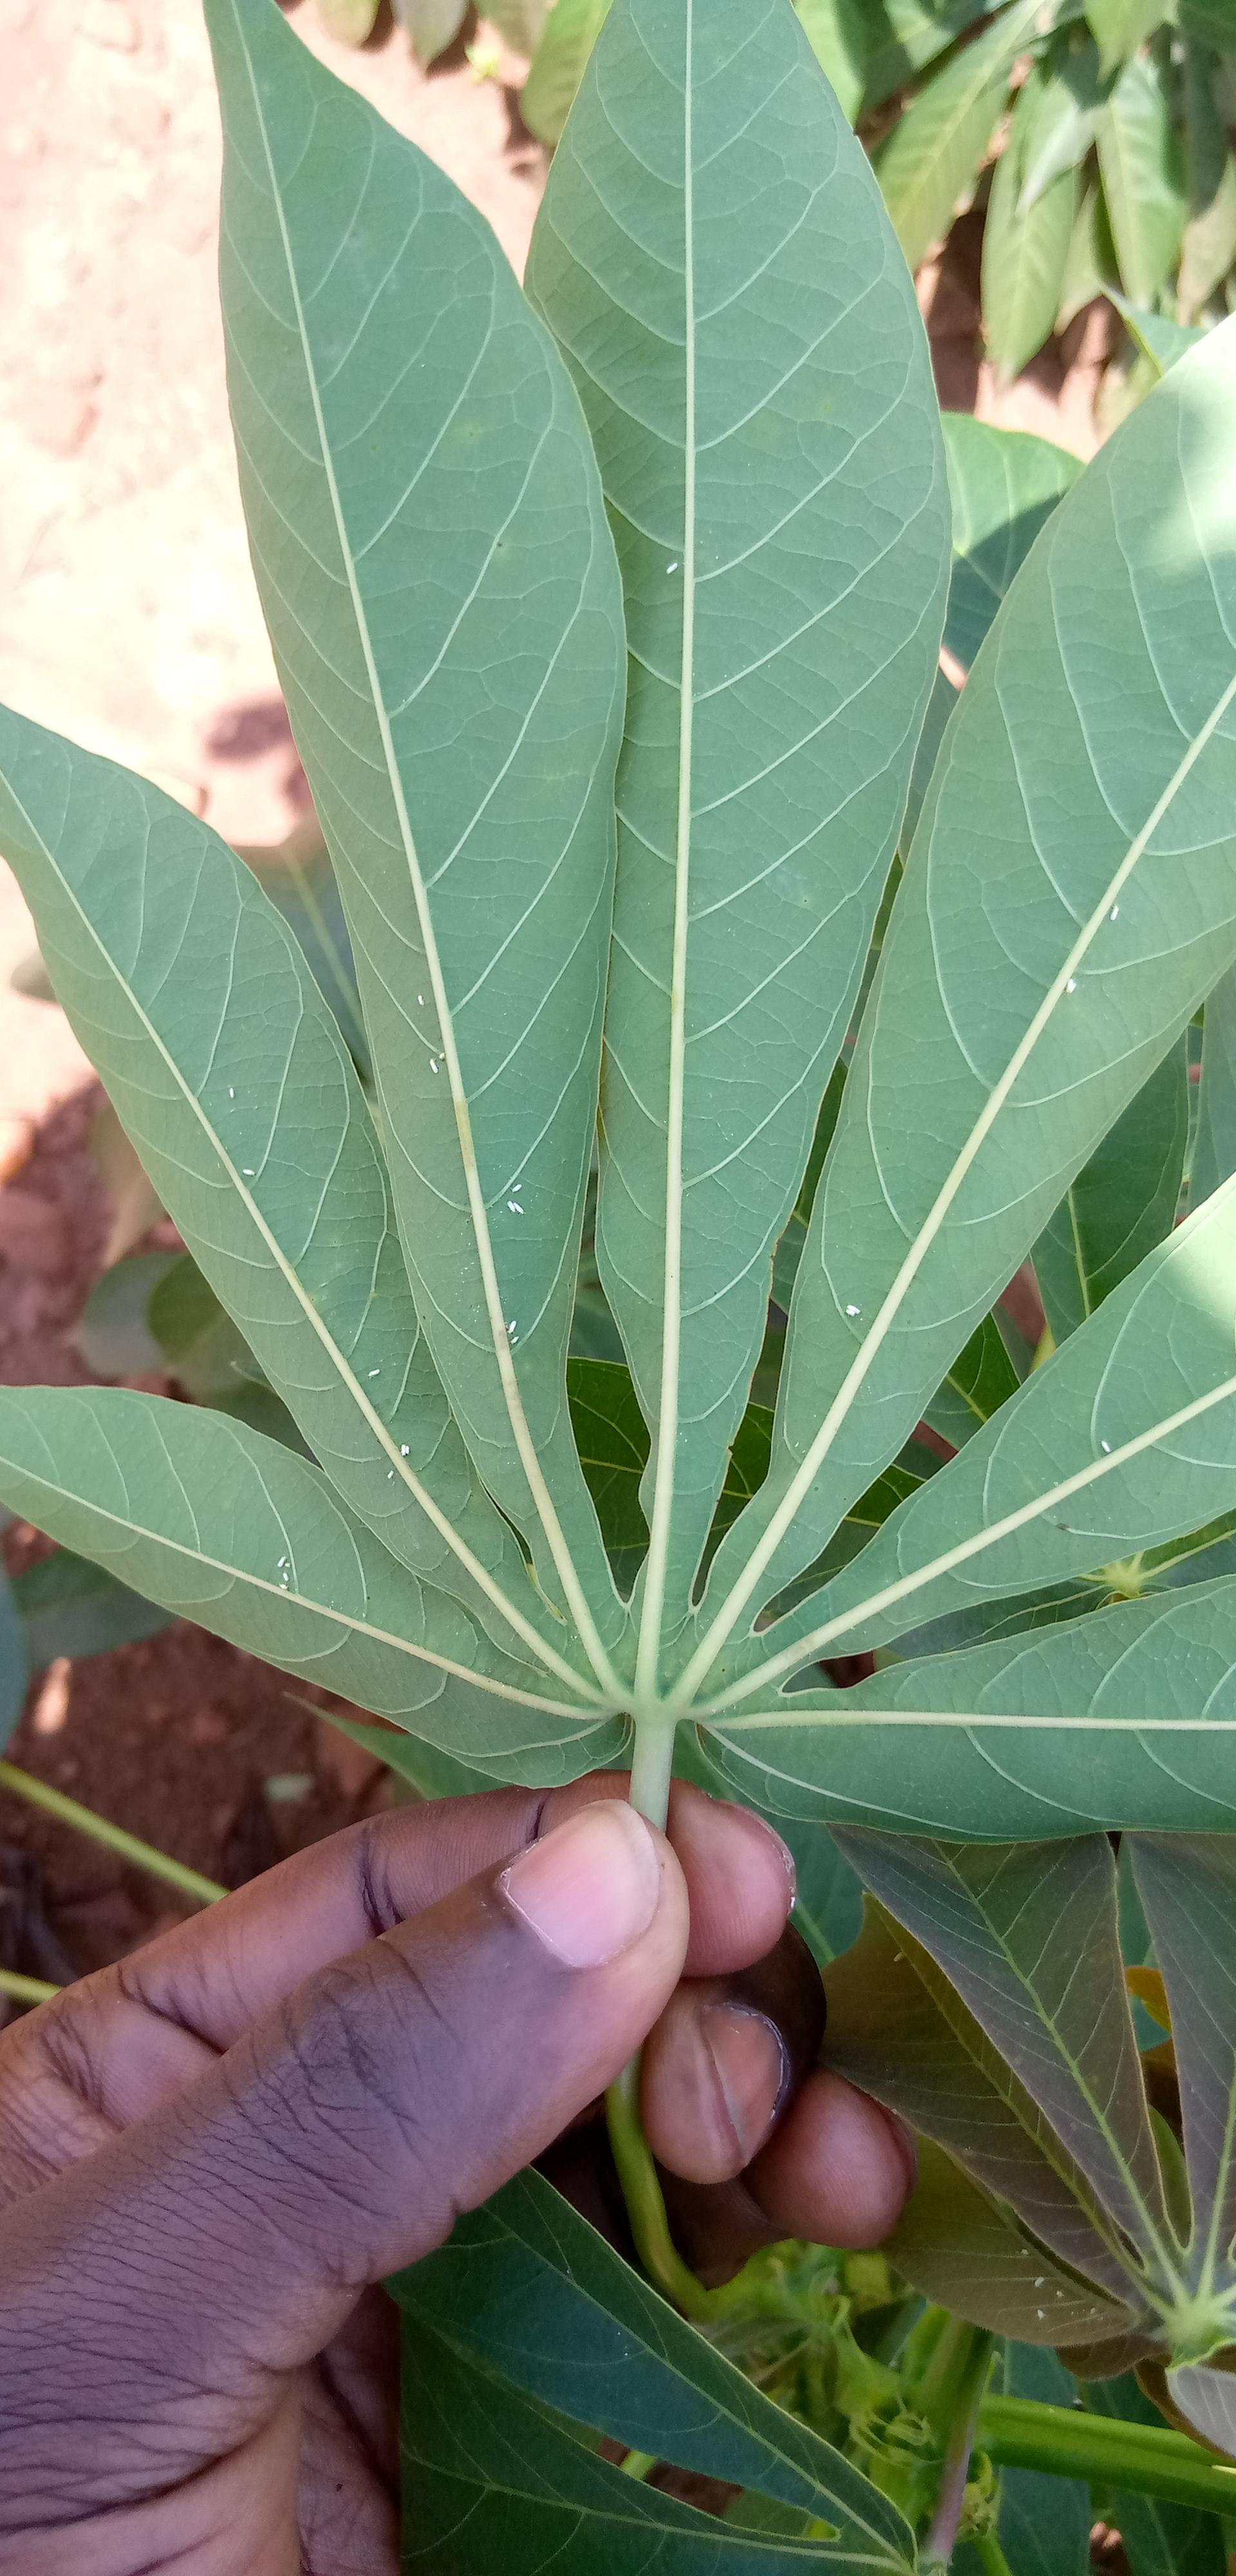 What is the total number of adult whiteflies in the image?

22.